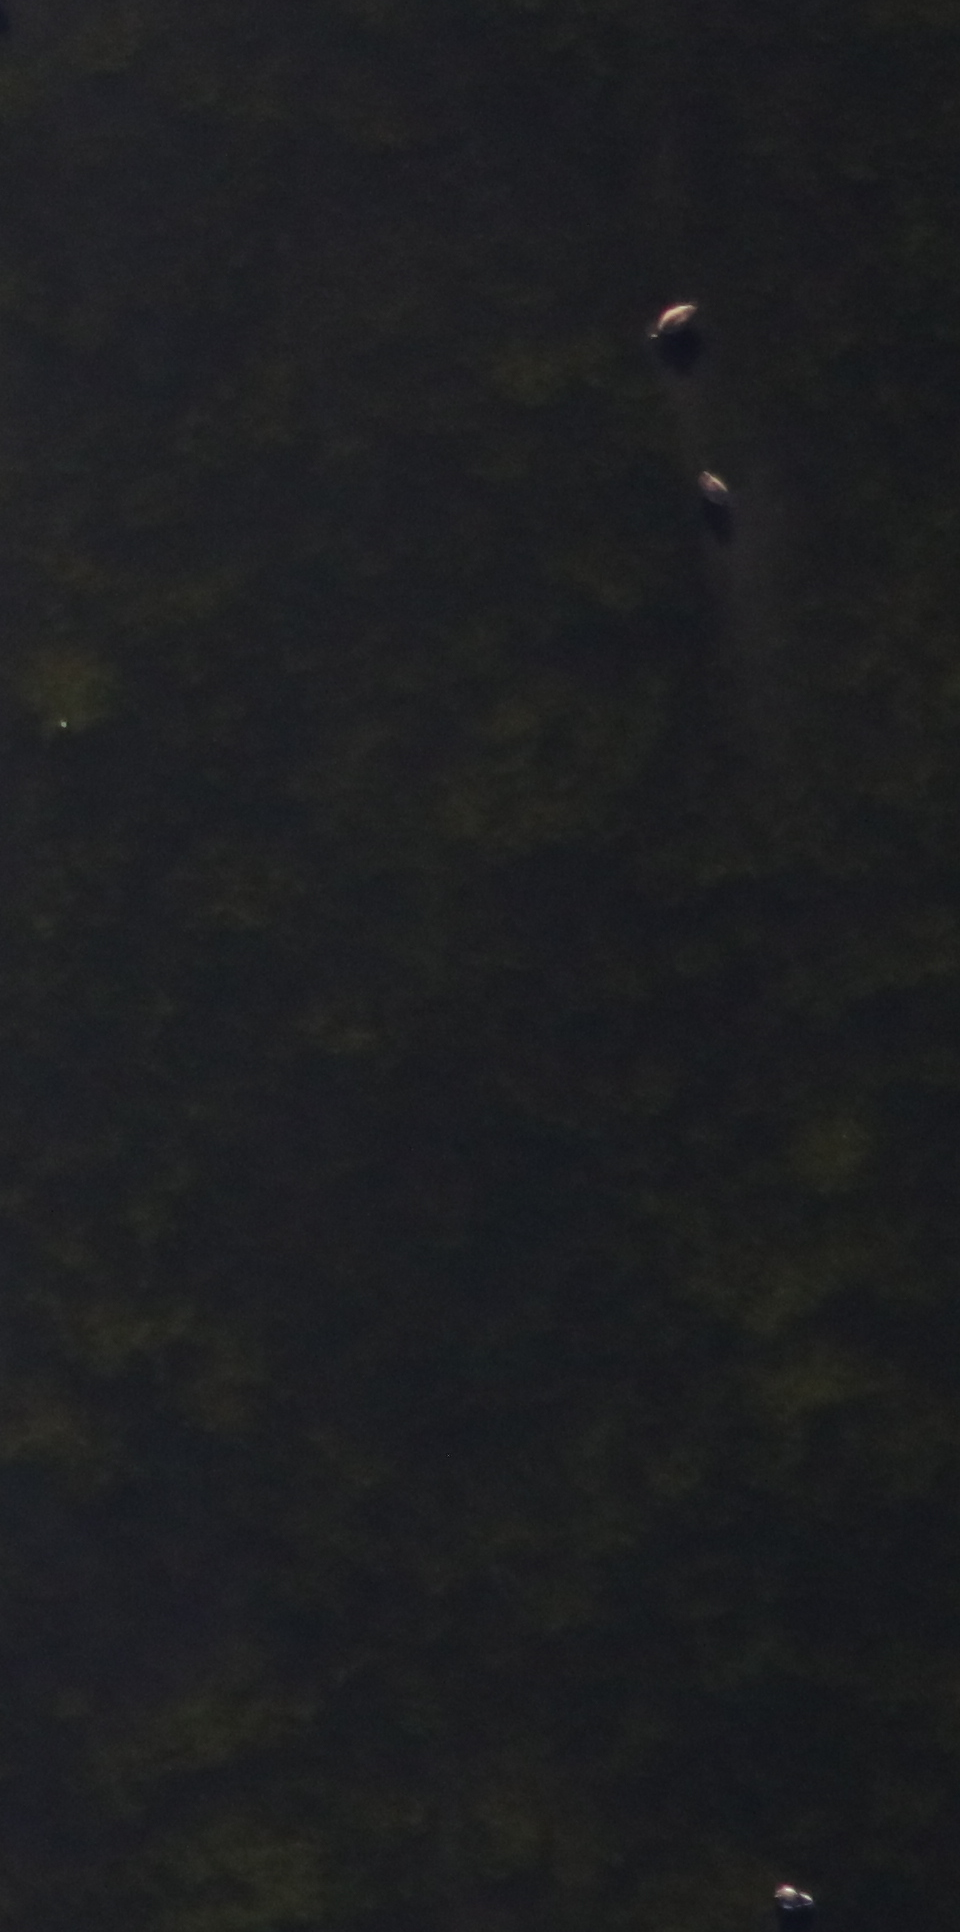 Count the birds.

3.